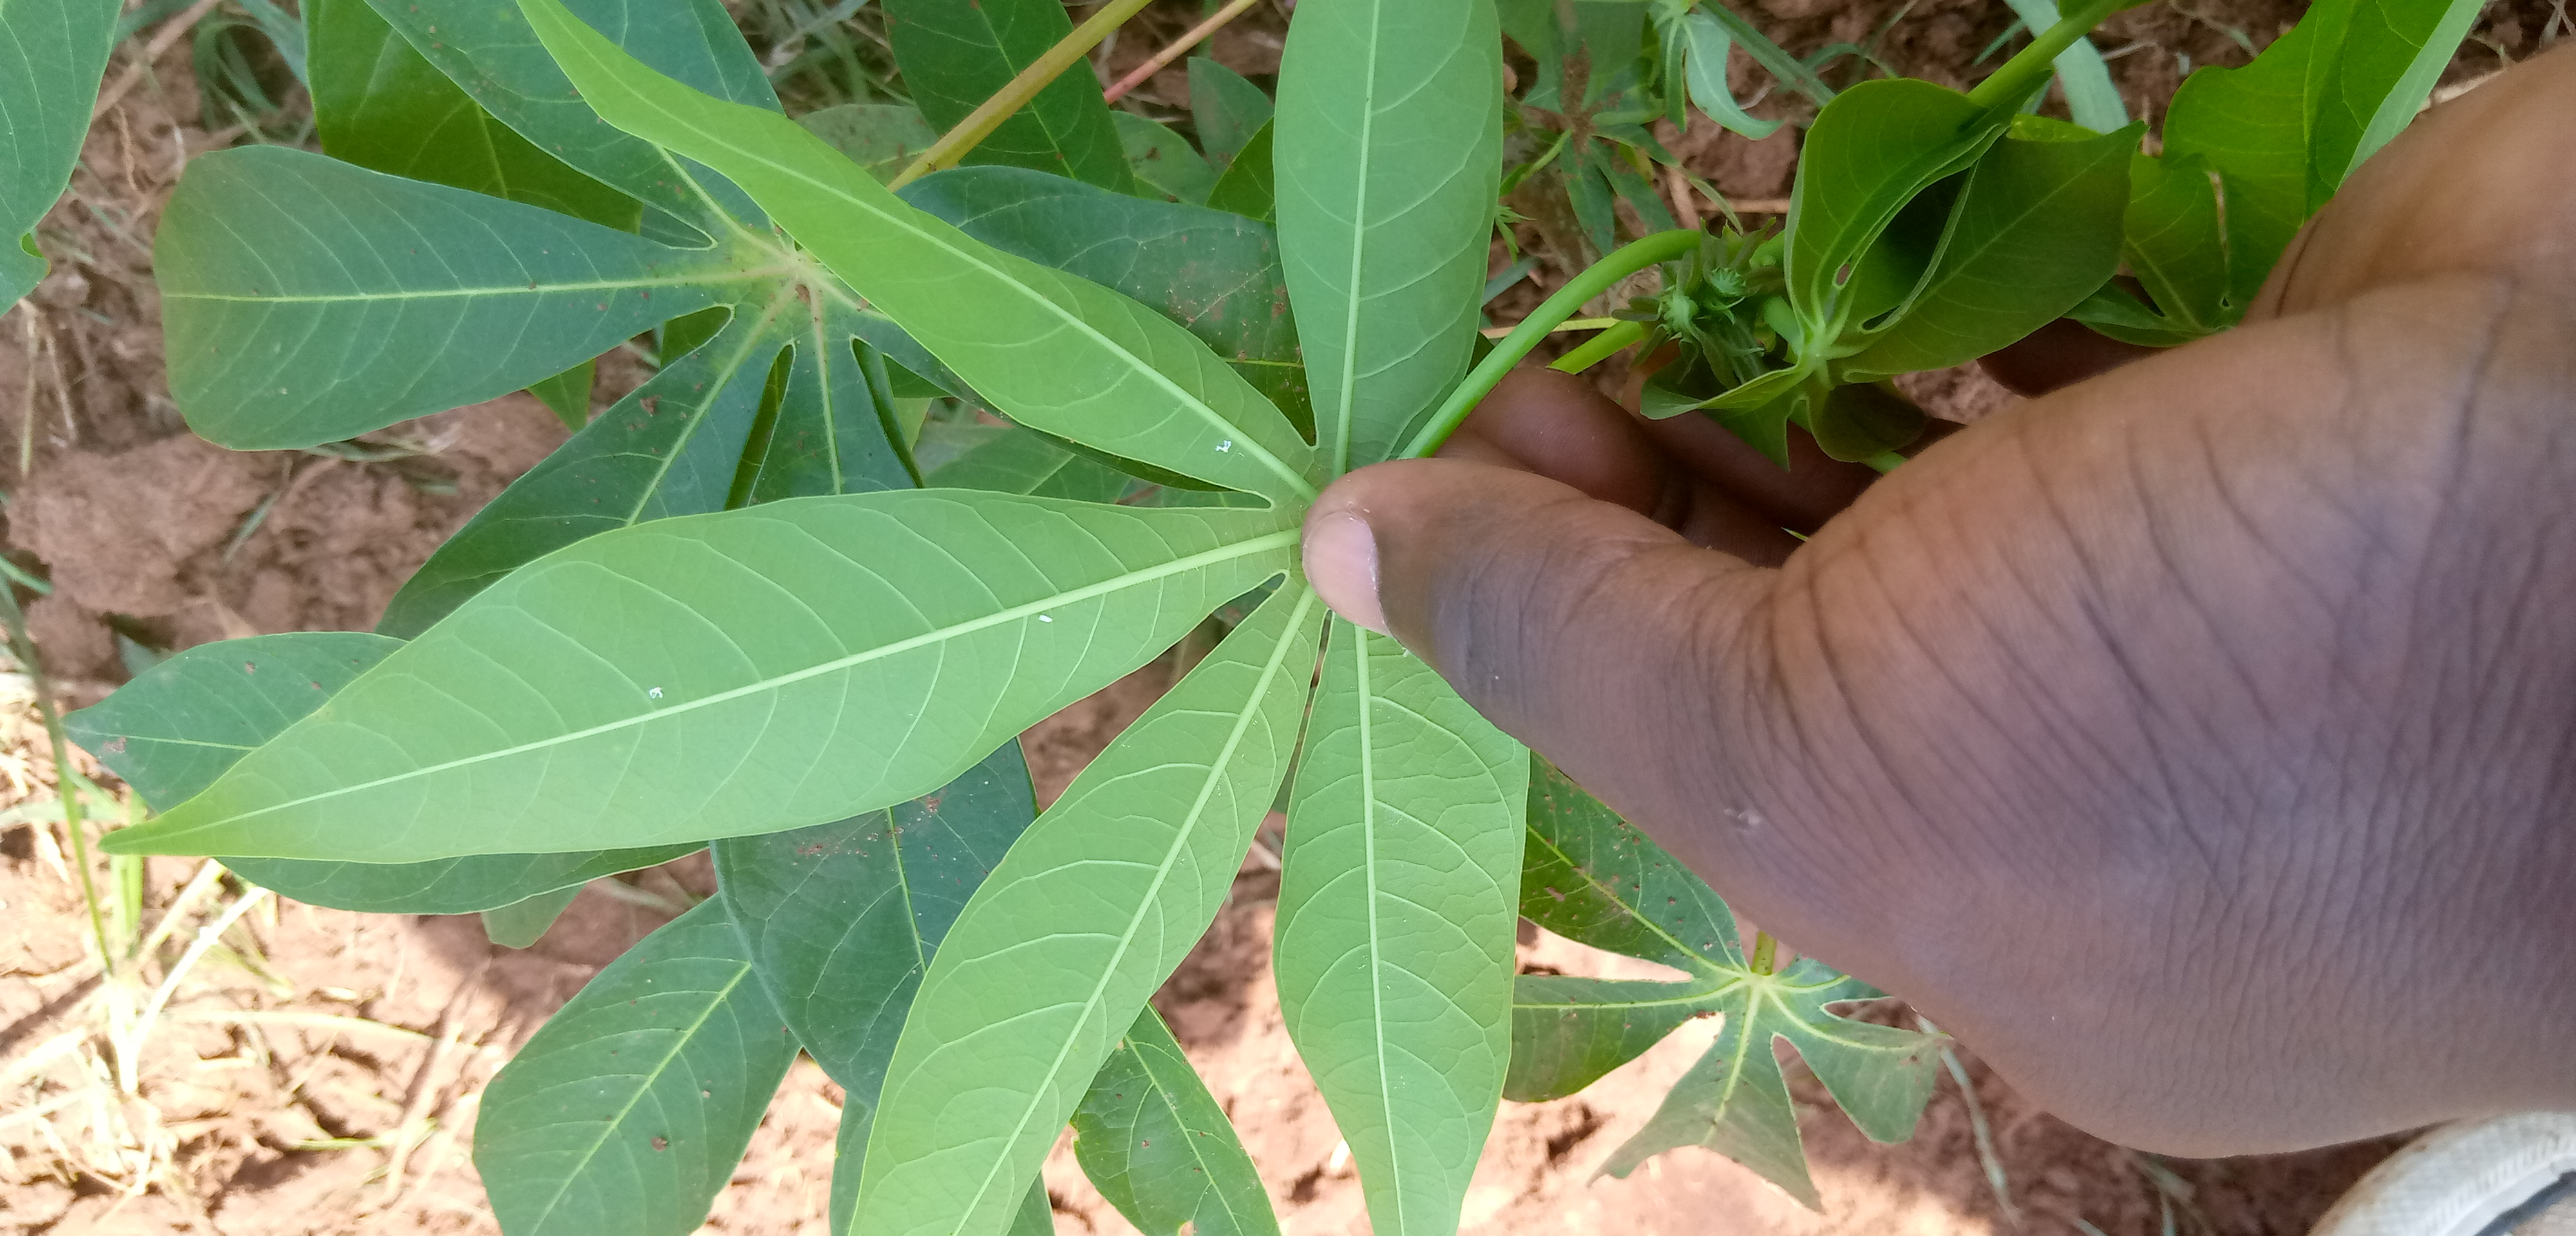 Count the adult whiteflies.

3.